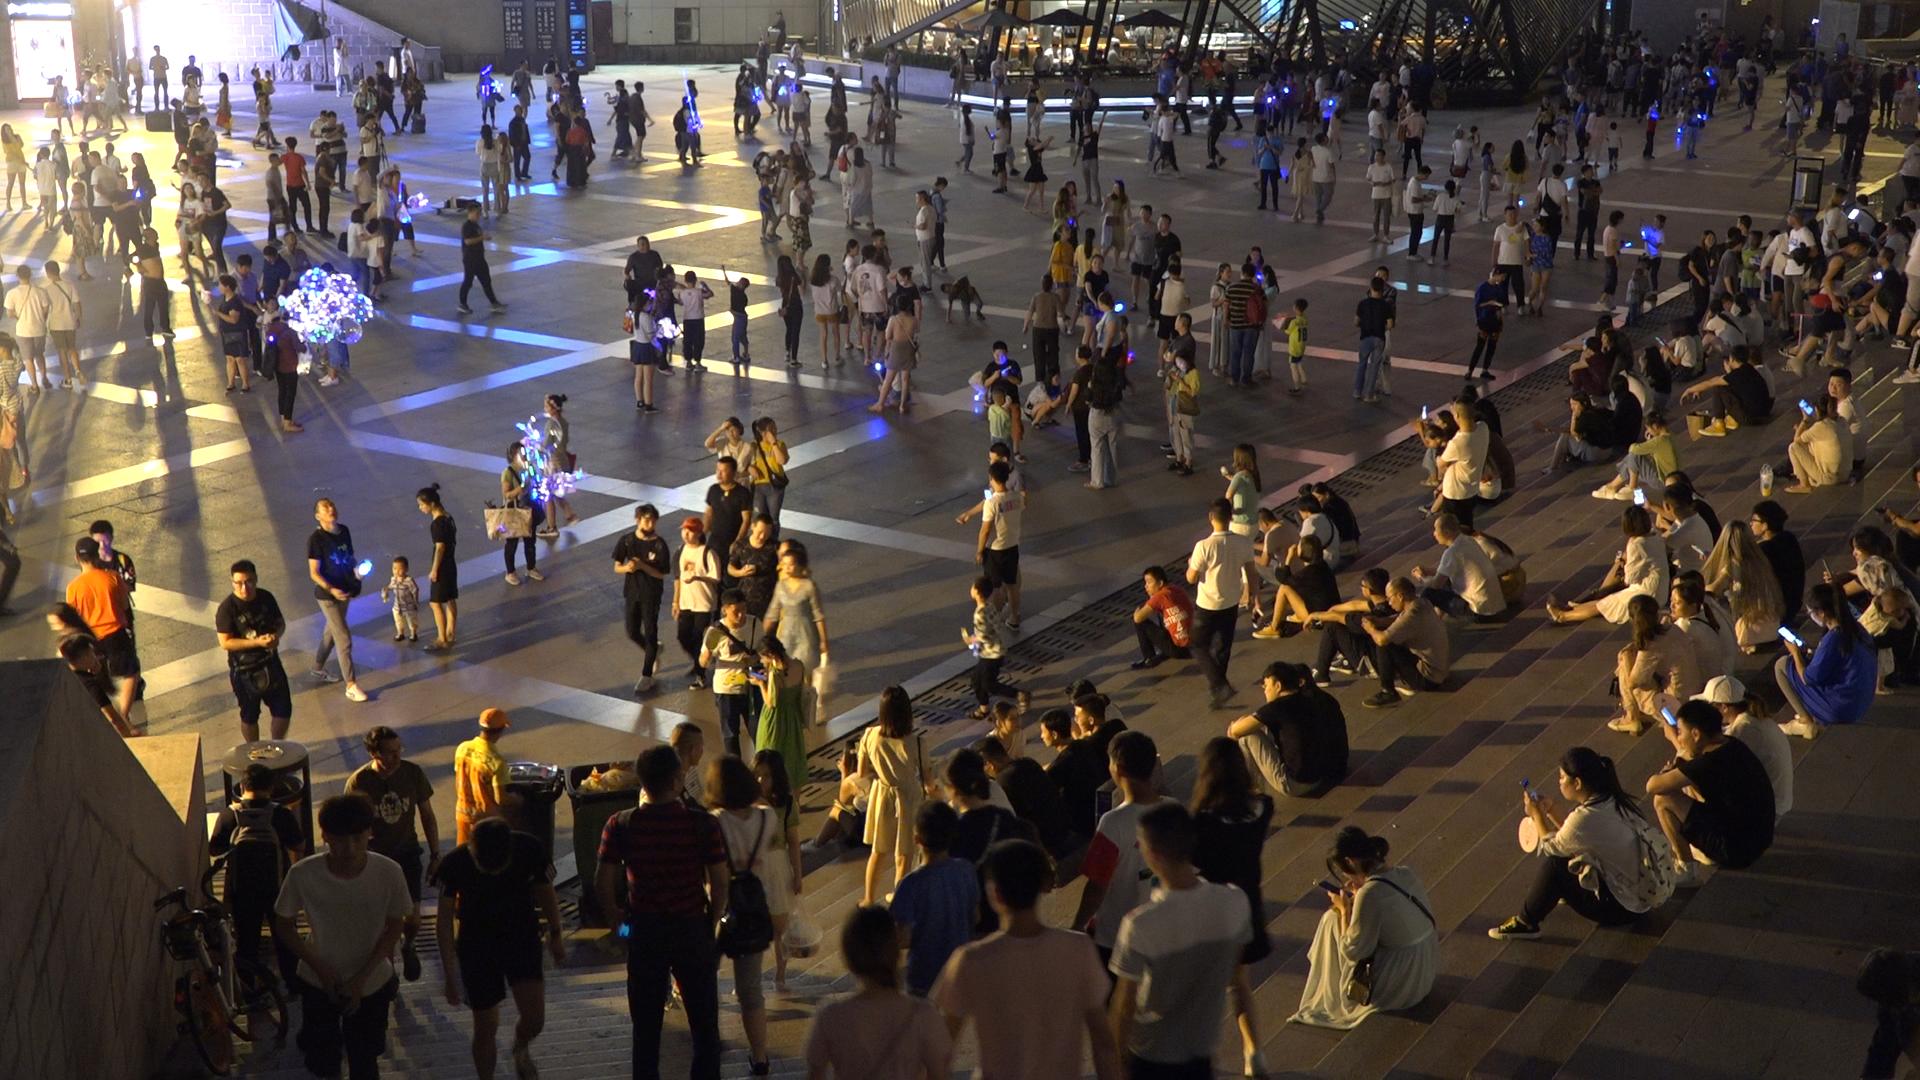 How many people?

383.